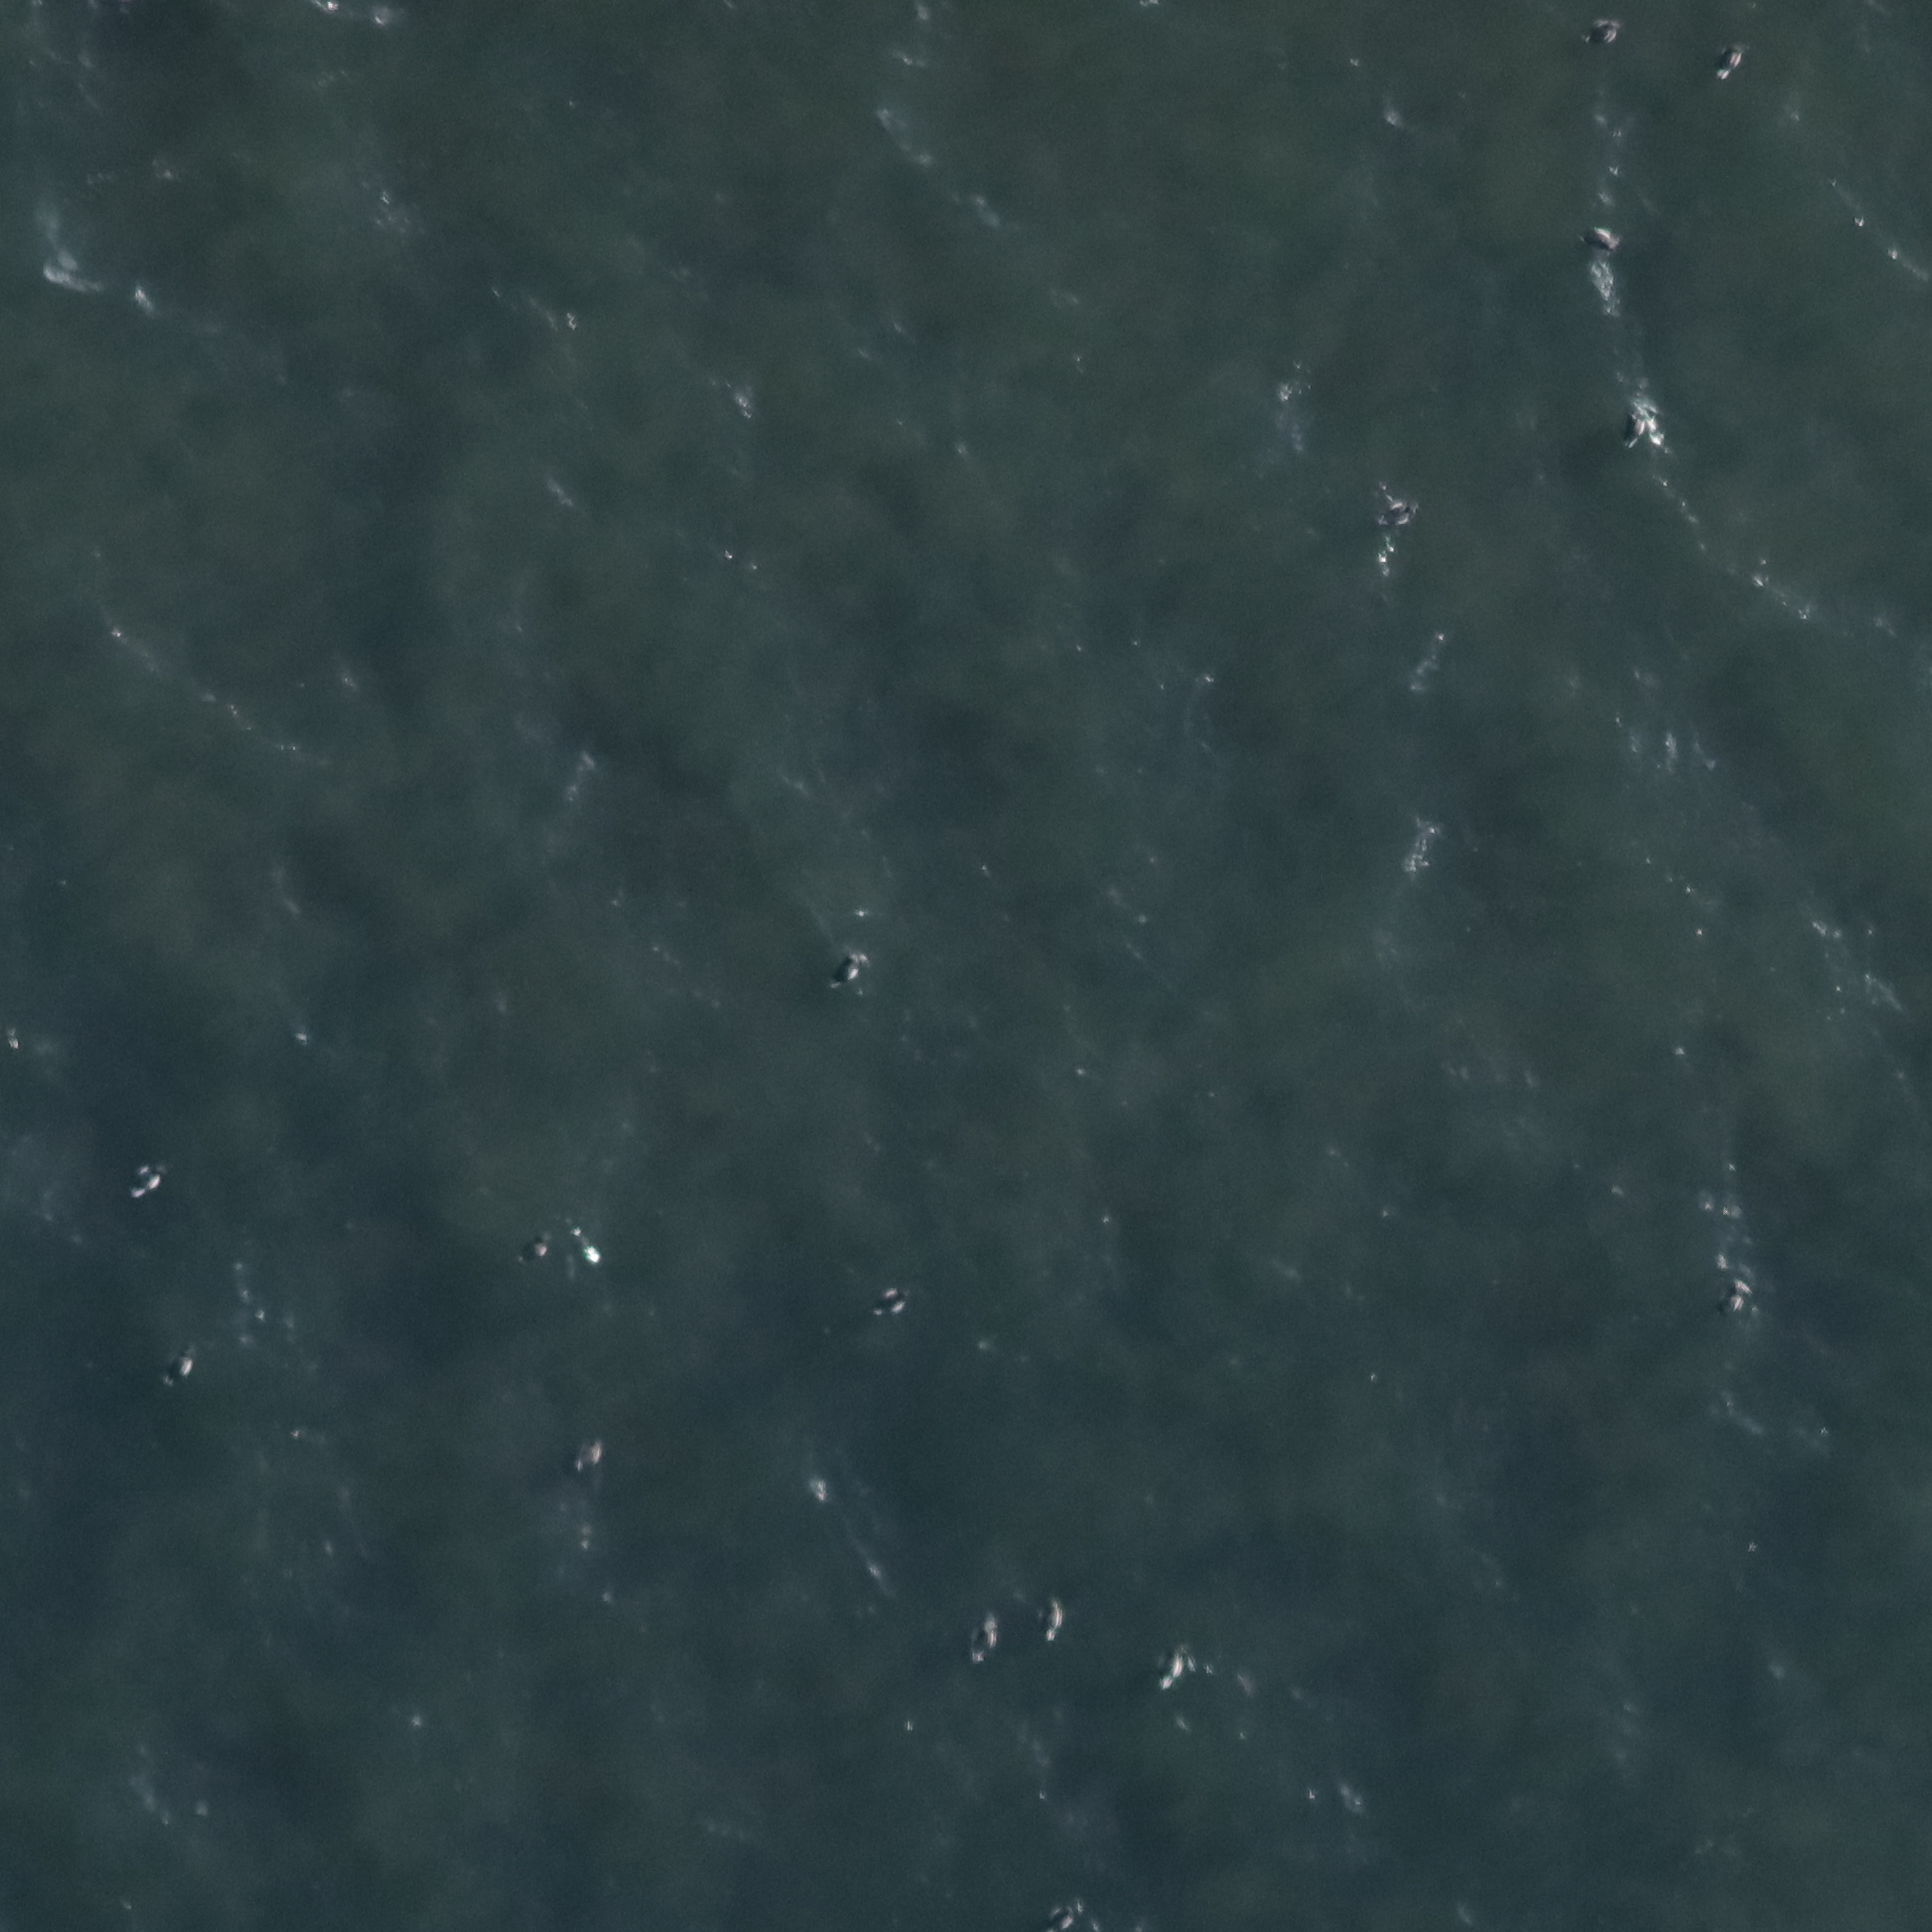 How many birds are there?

16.